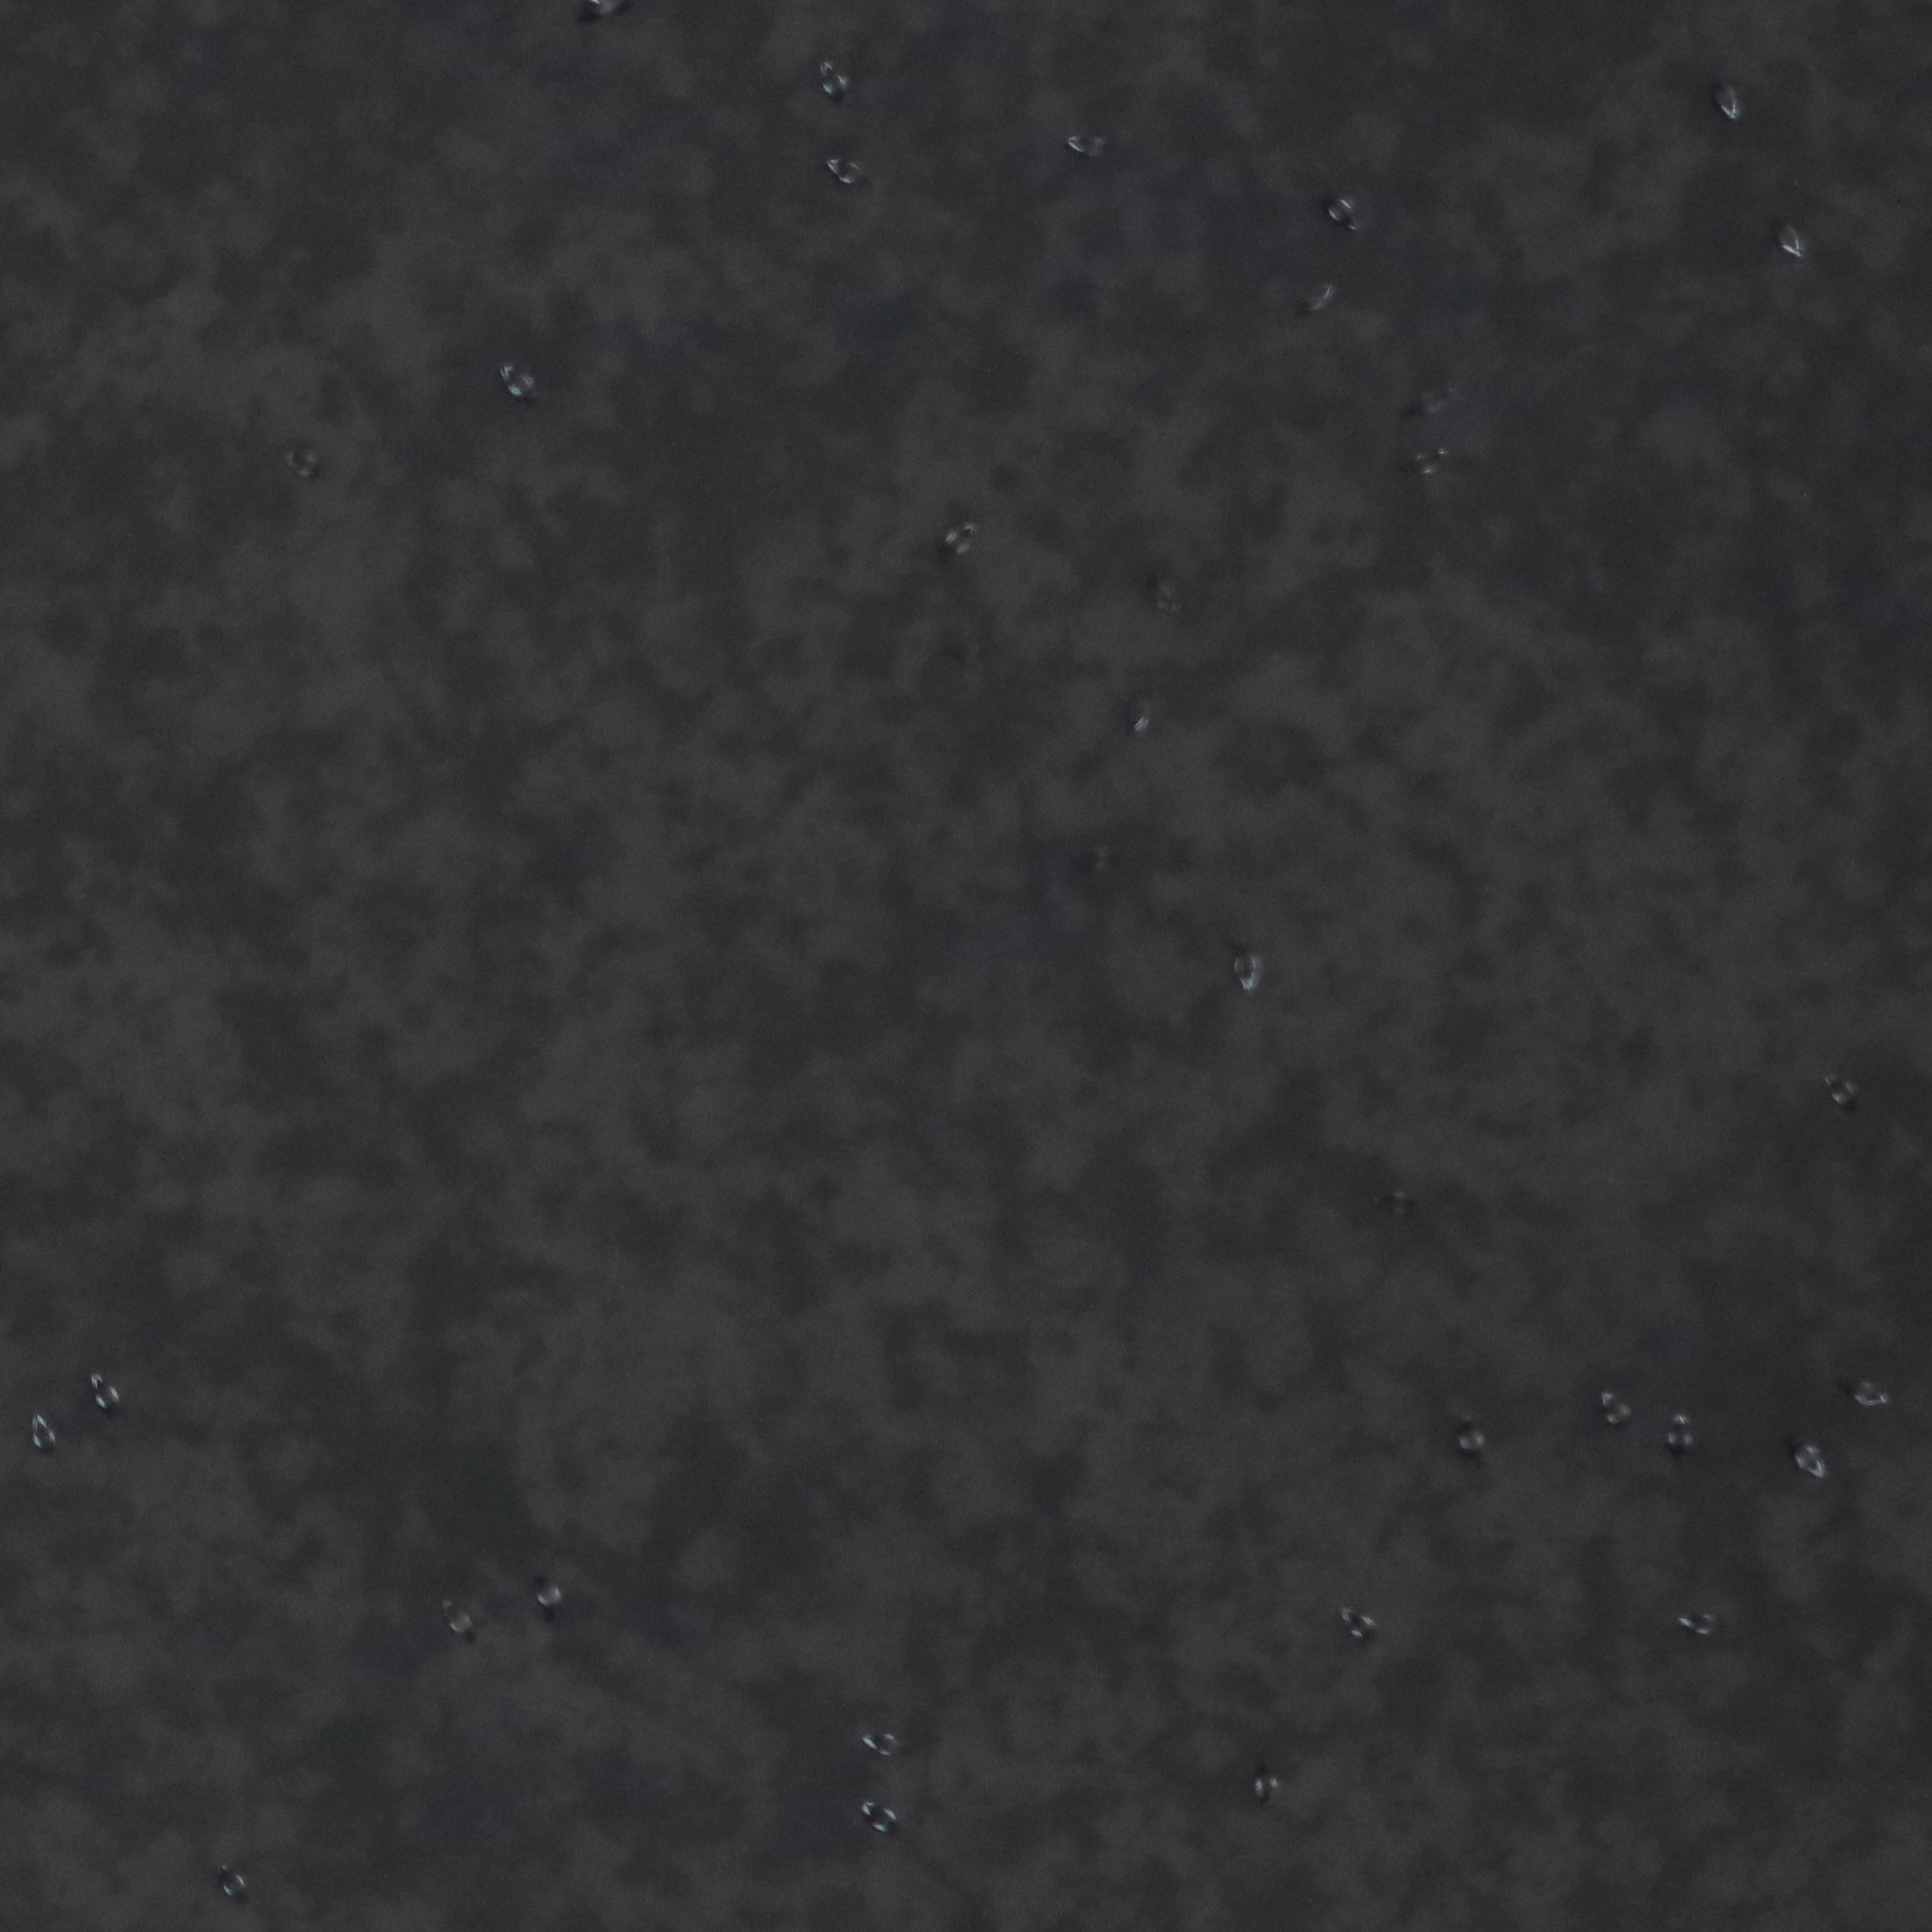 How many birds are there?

31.